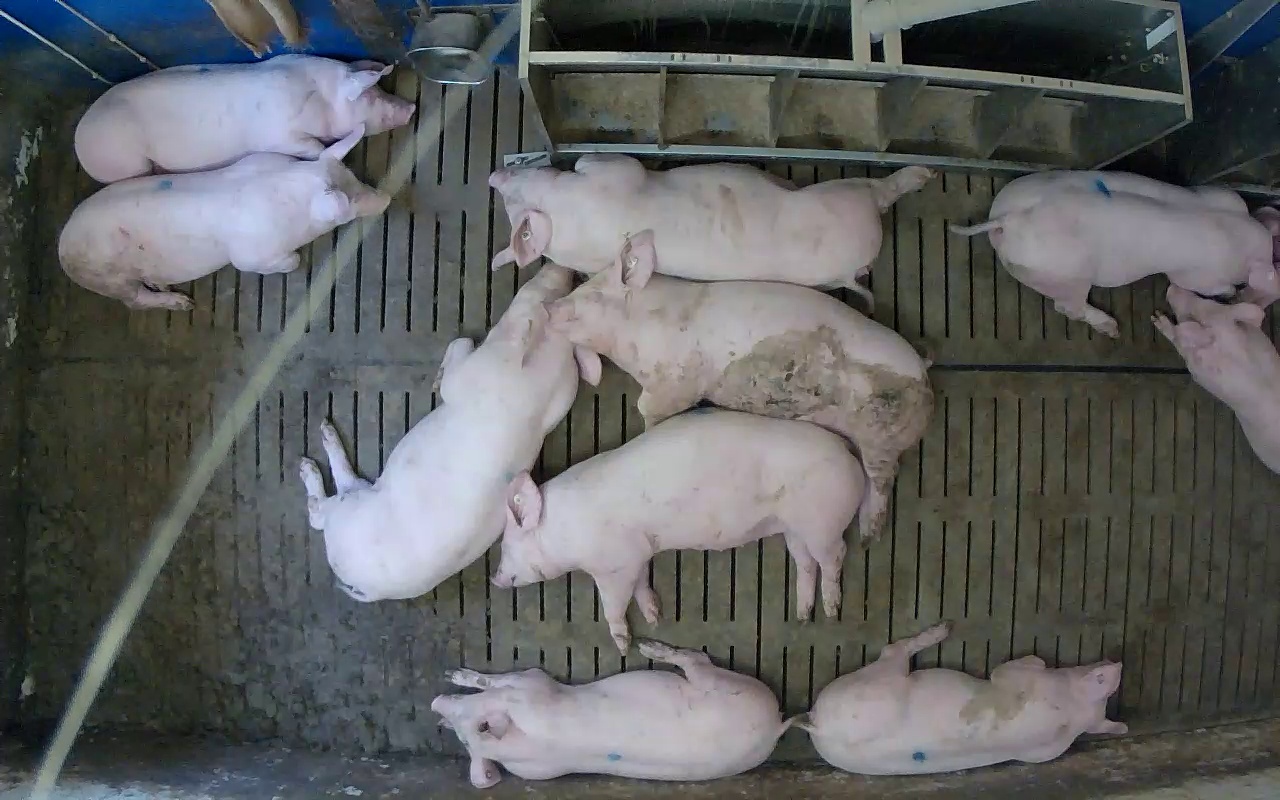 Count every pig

10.